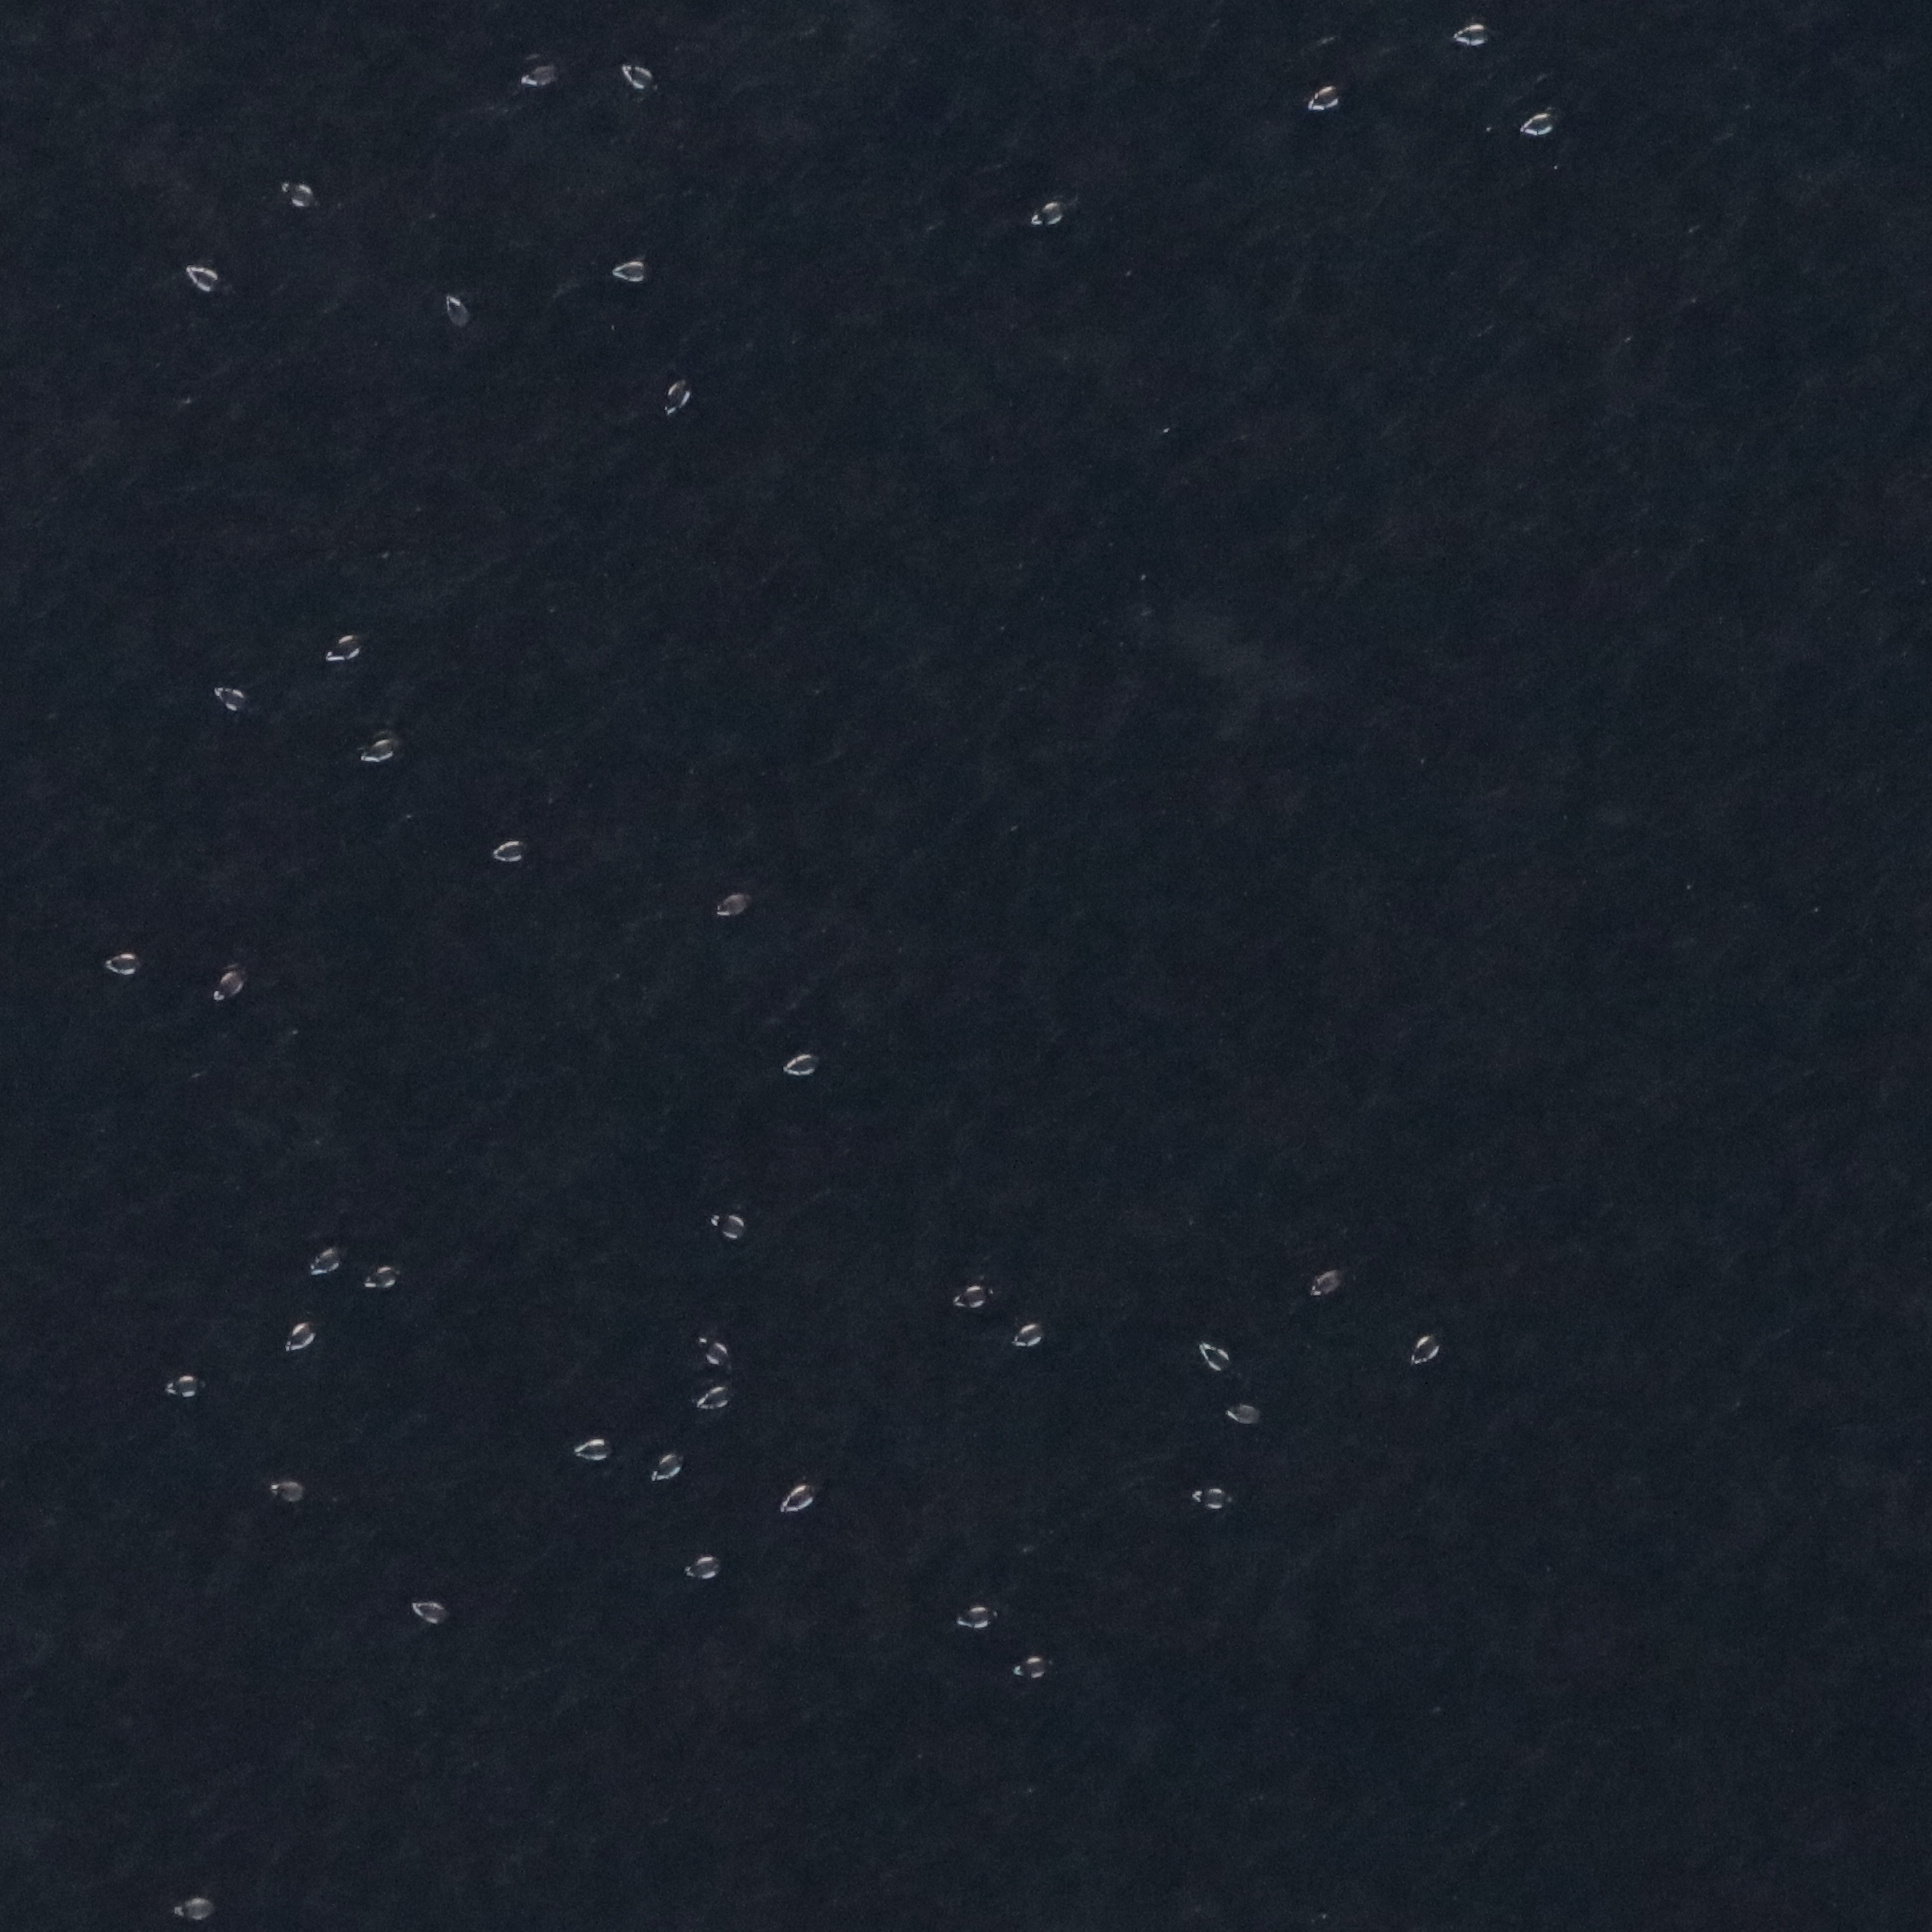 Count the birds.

42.